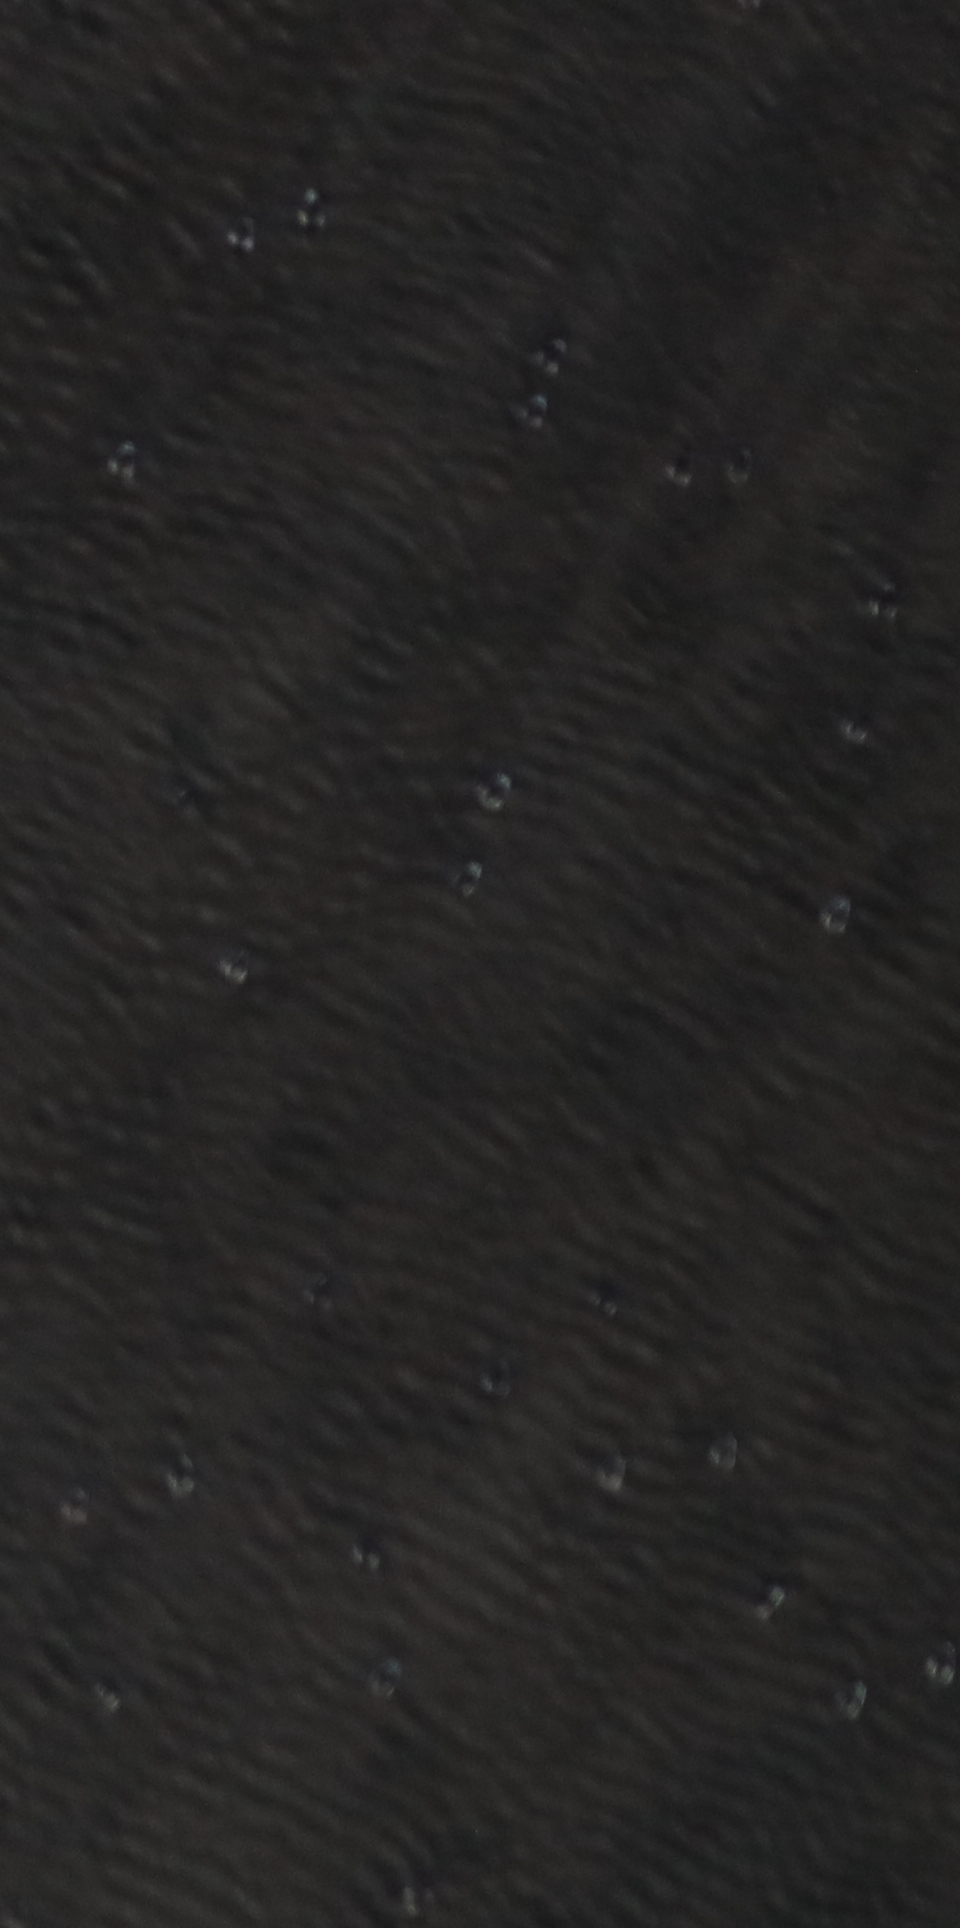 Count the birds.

26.